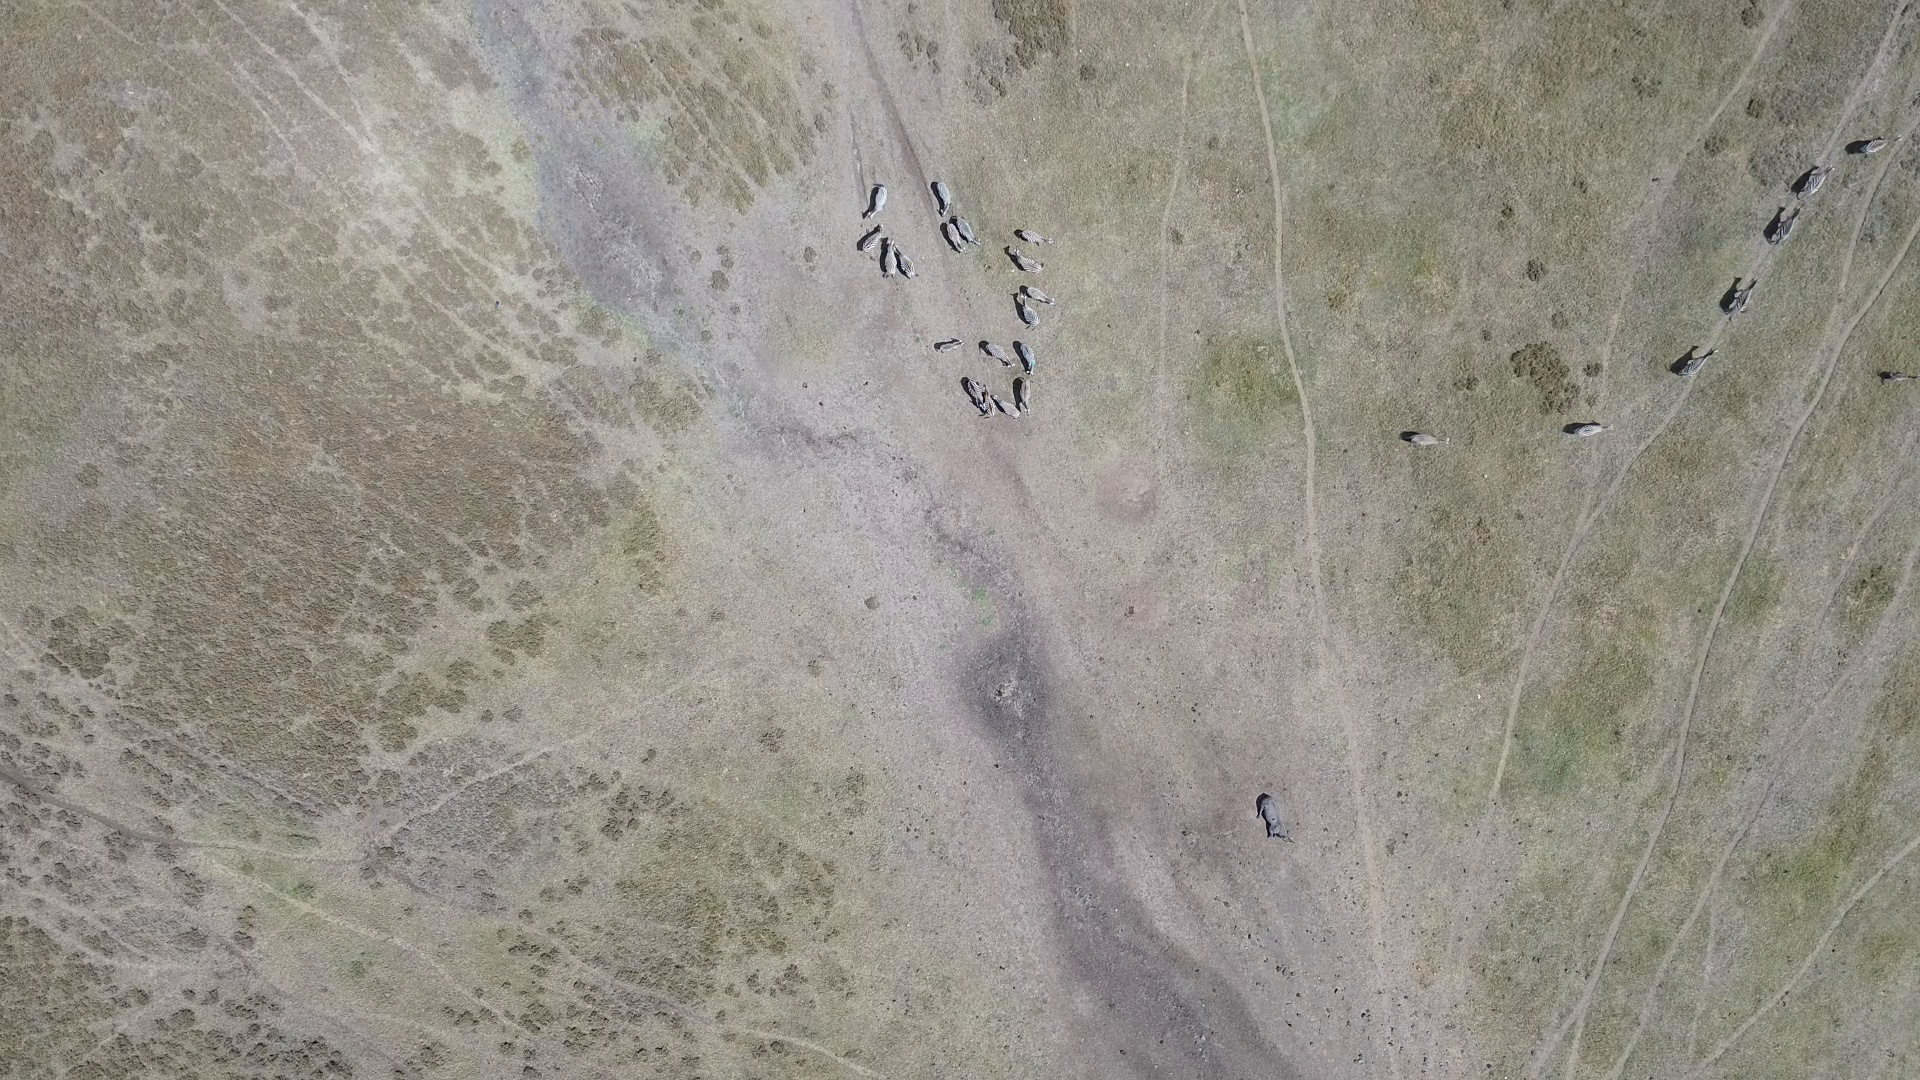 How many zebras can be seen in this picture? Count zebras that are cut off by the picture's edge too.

27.